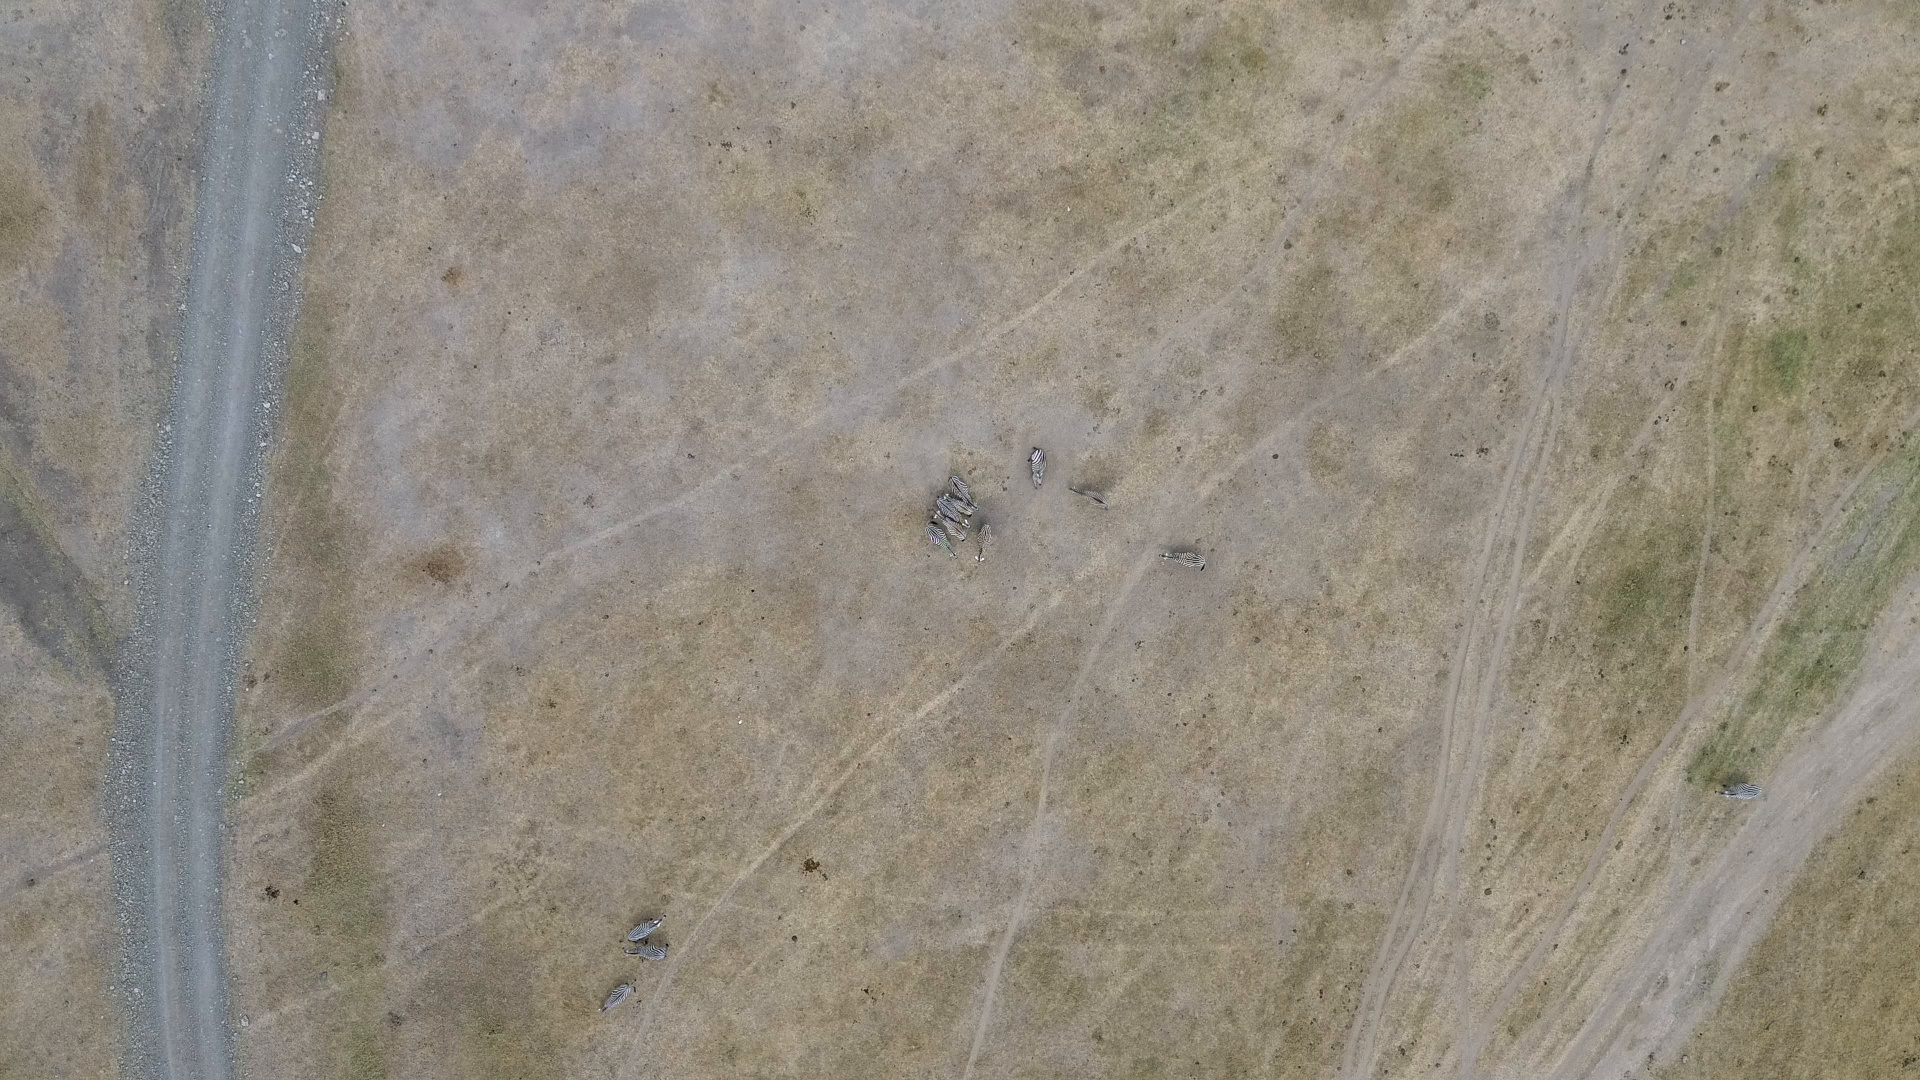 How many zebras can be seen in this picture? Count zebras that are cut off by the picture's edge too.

13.